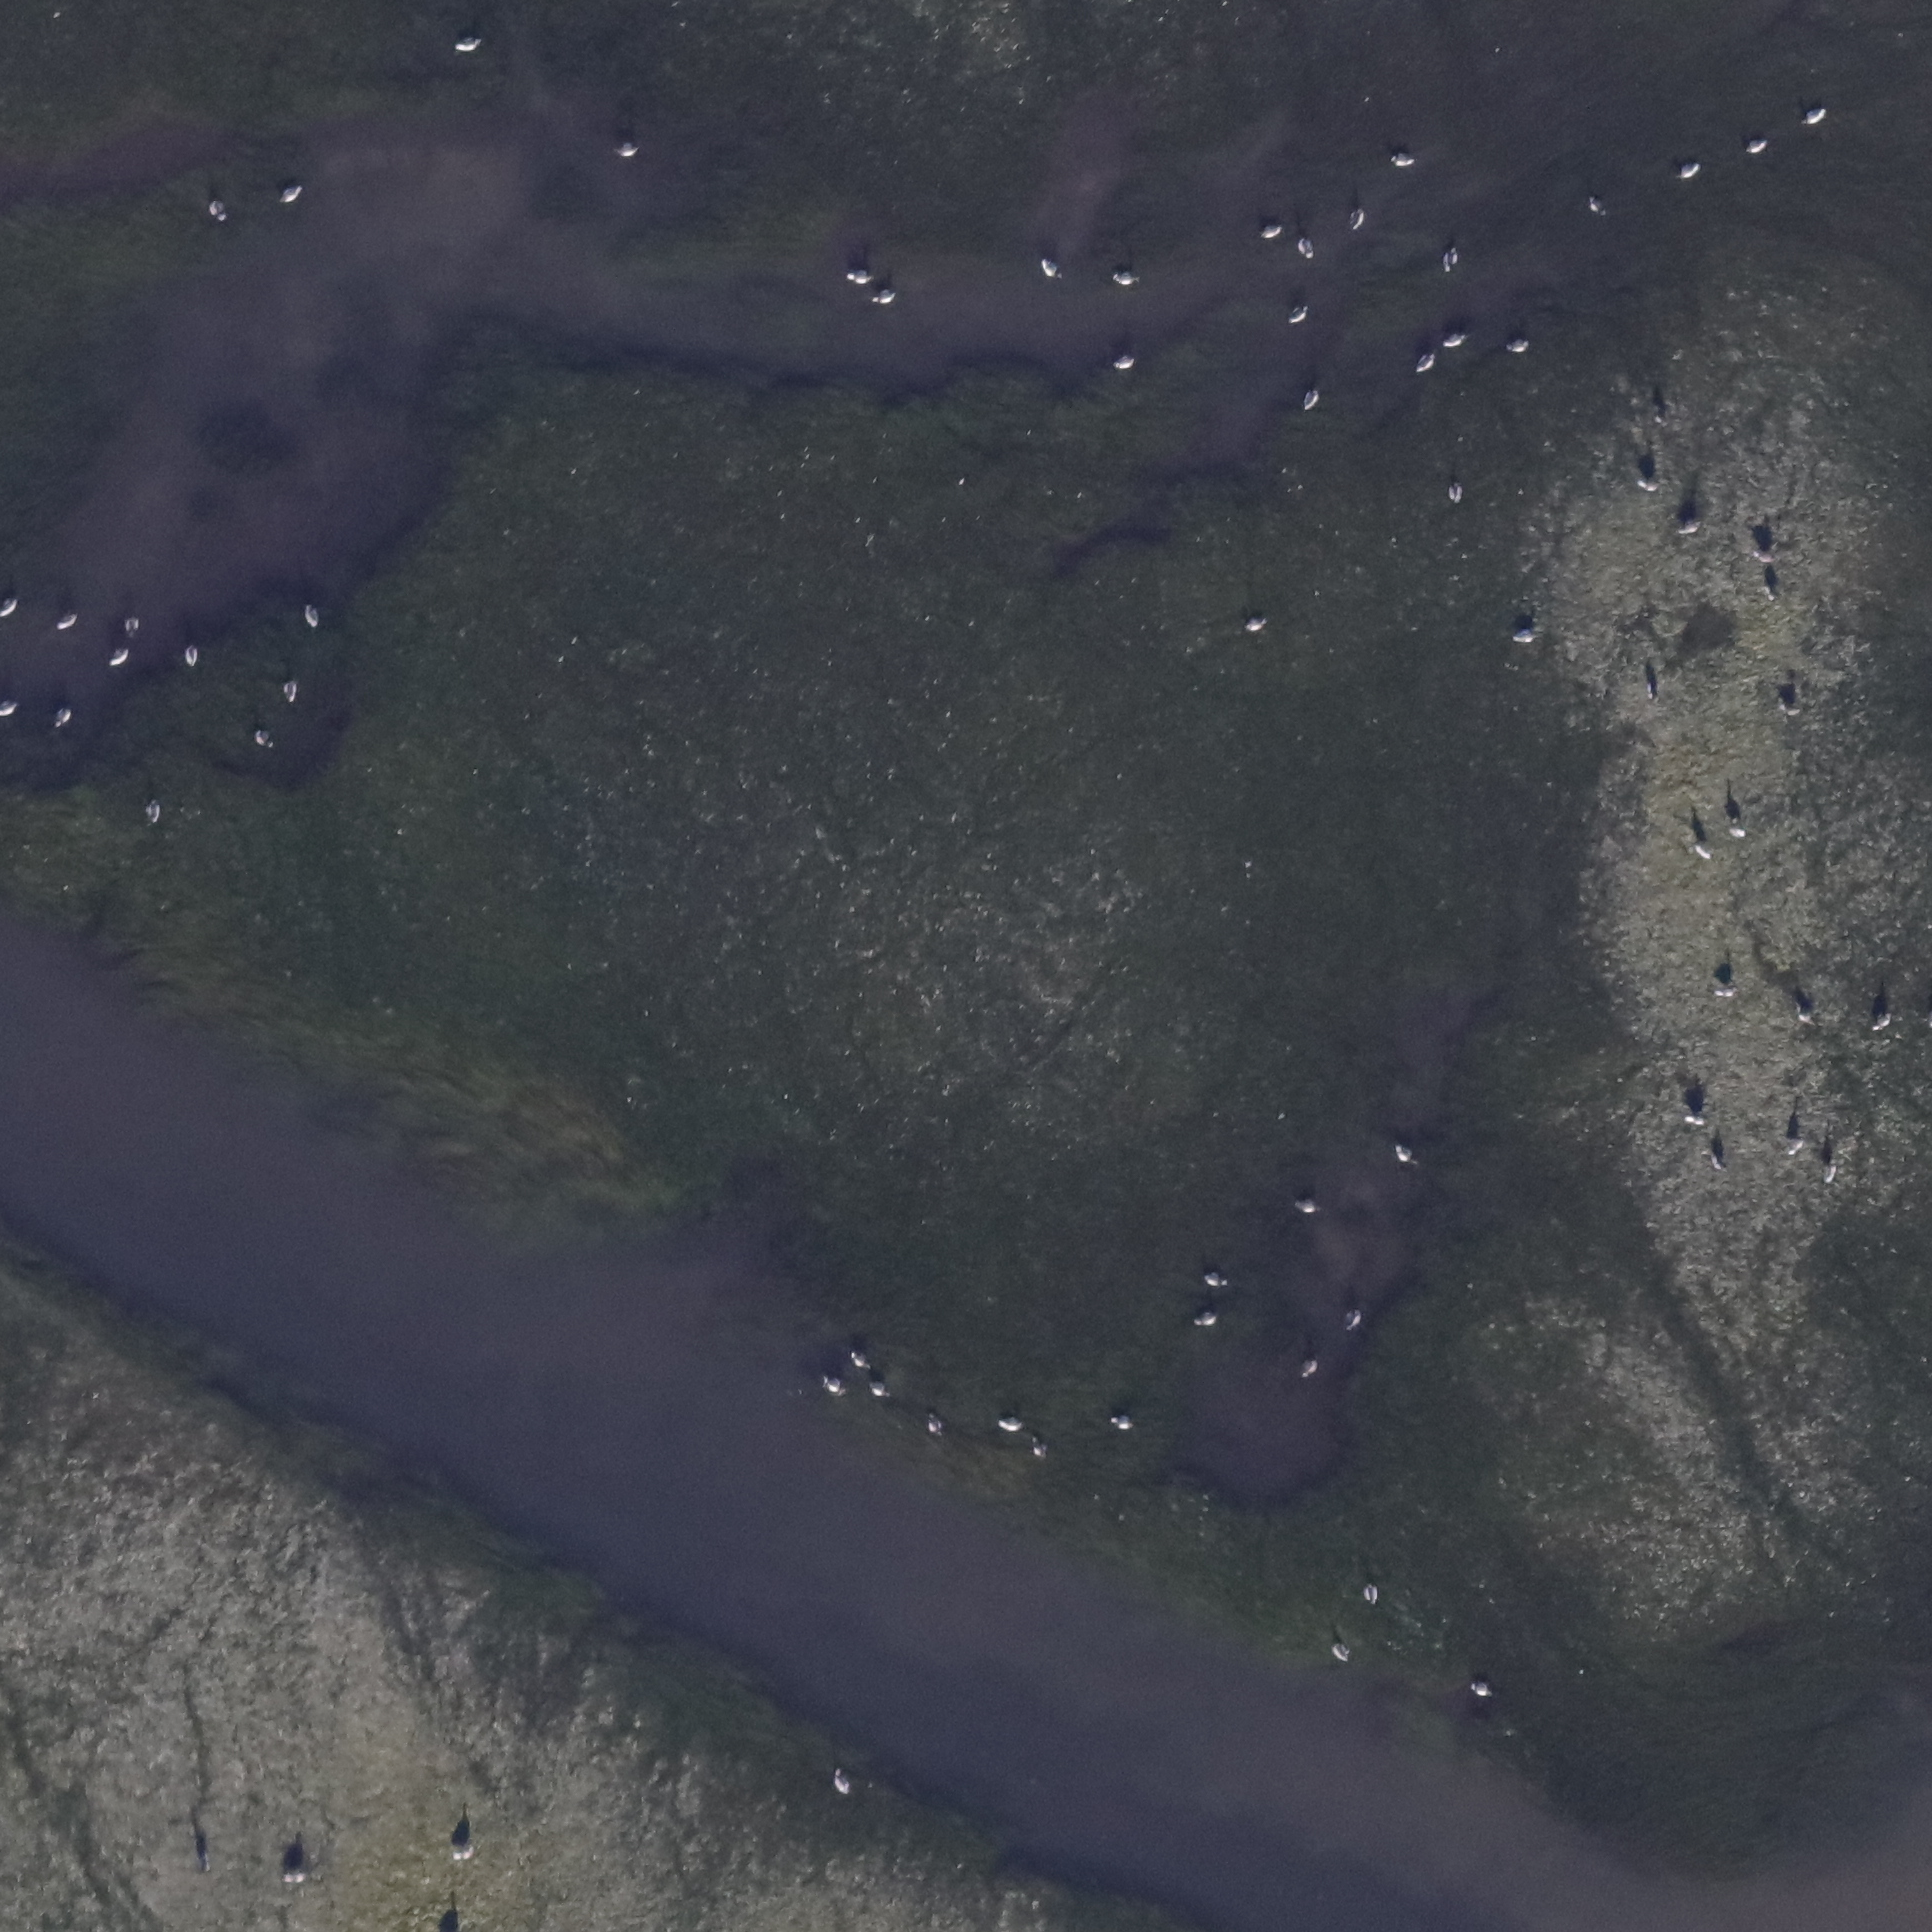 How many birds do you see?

73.